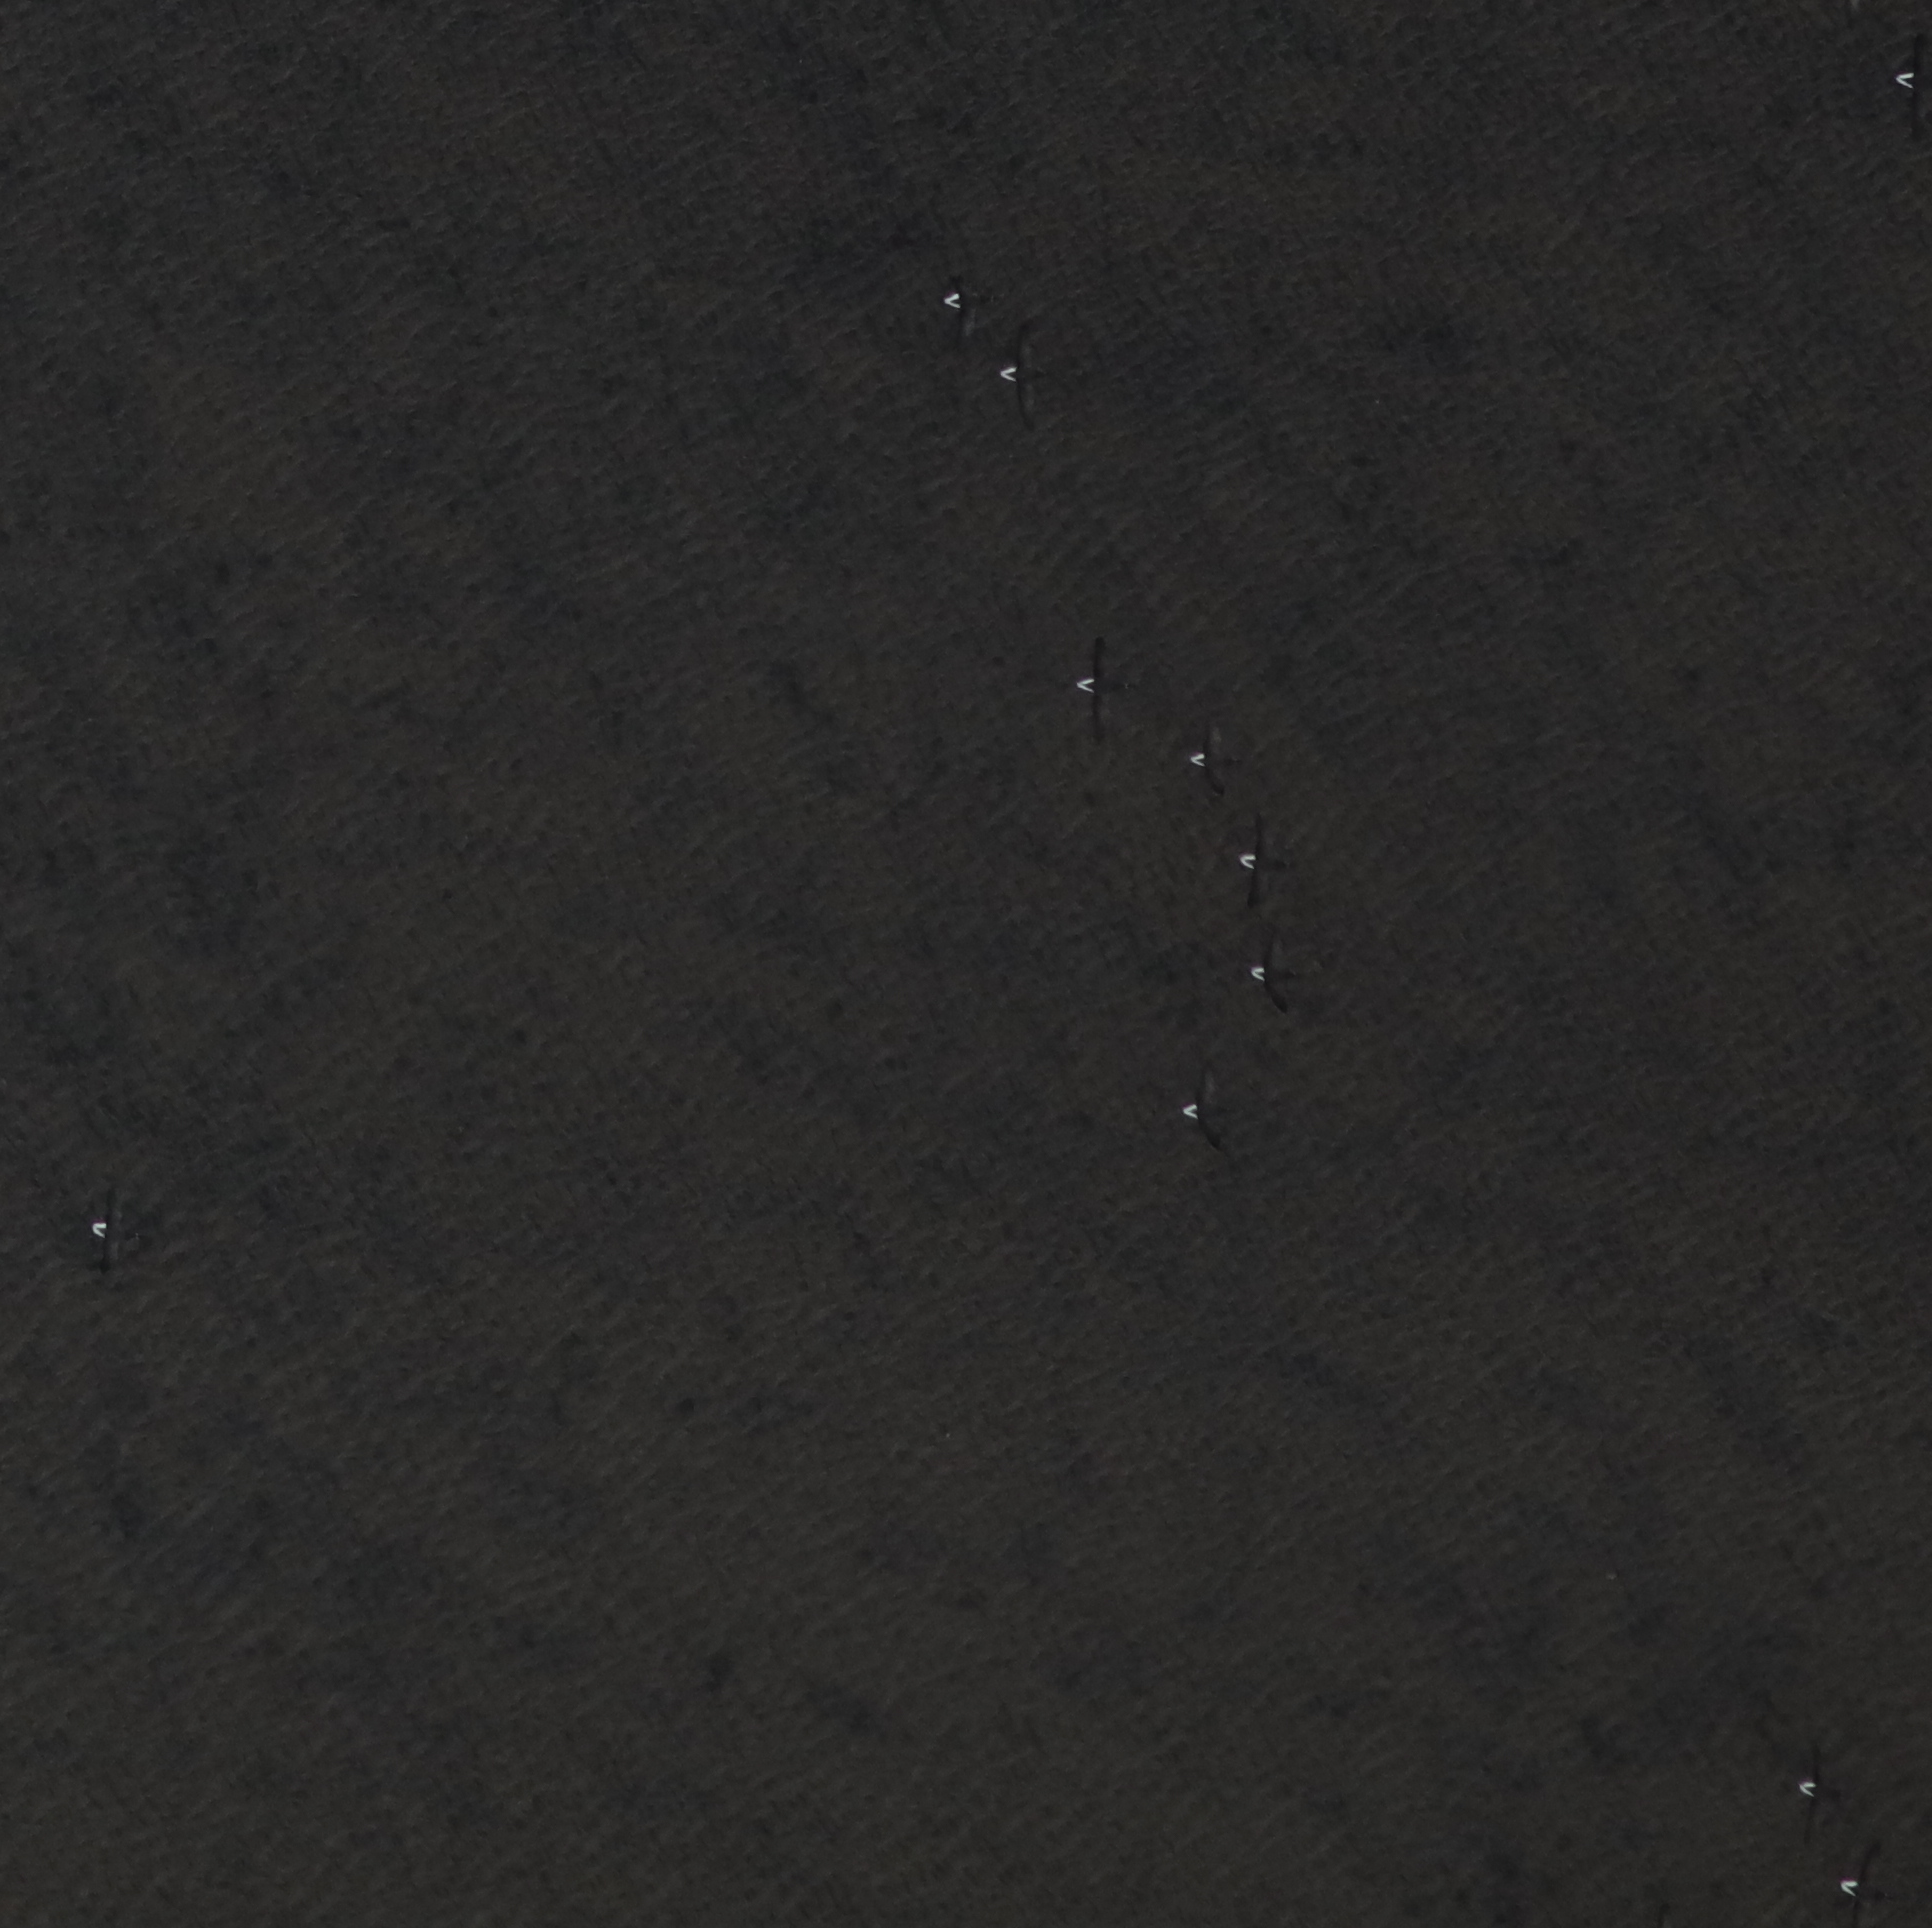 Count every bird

11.